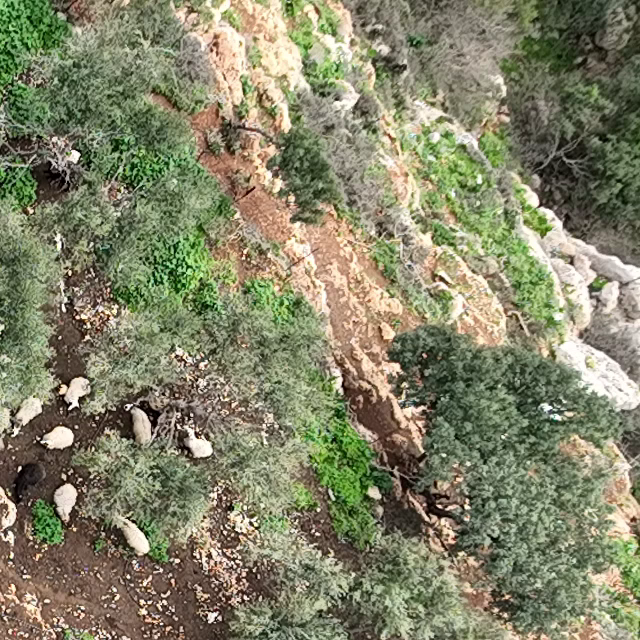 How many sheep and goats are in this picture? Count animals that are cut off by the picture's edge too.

9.